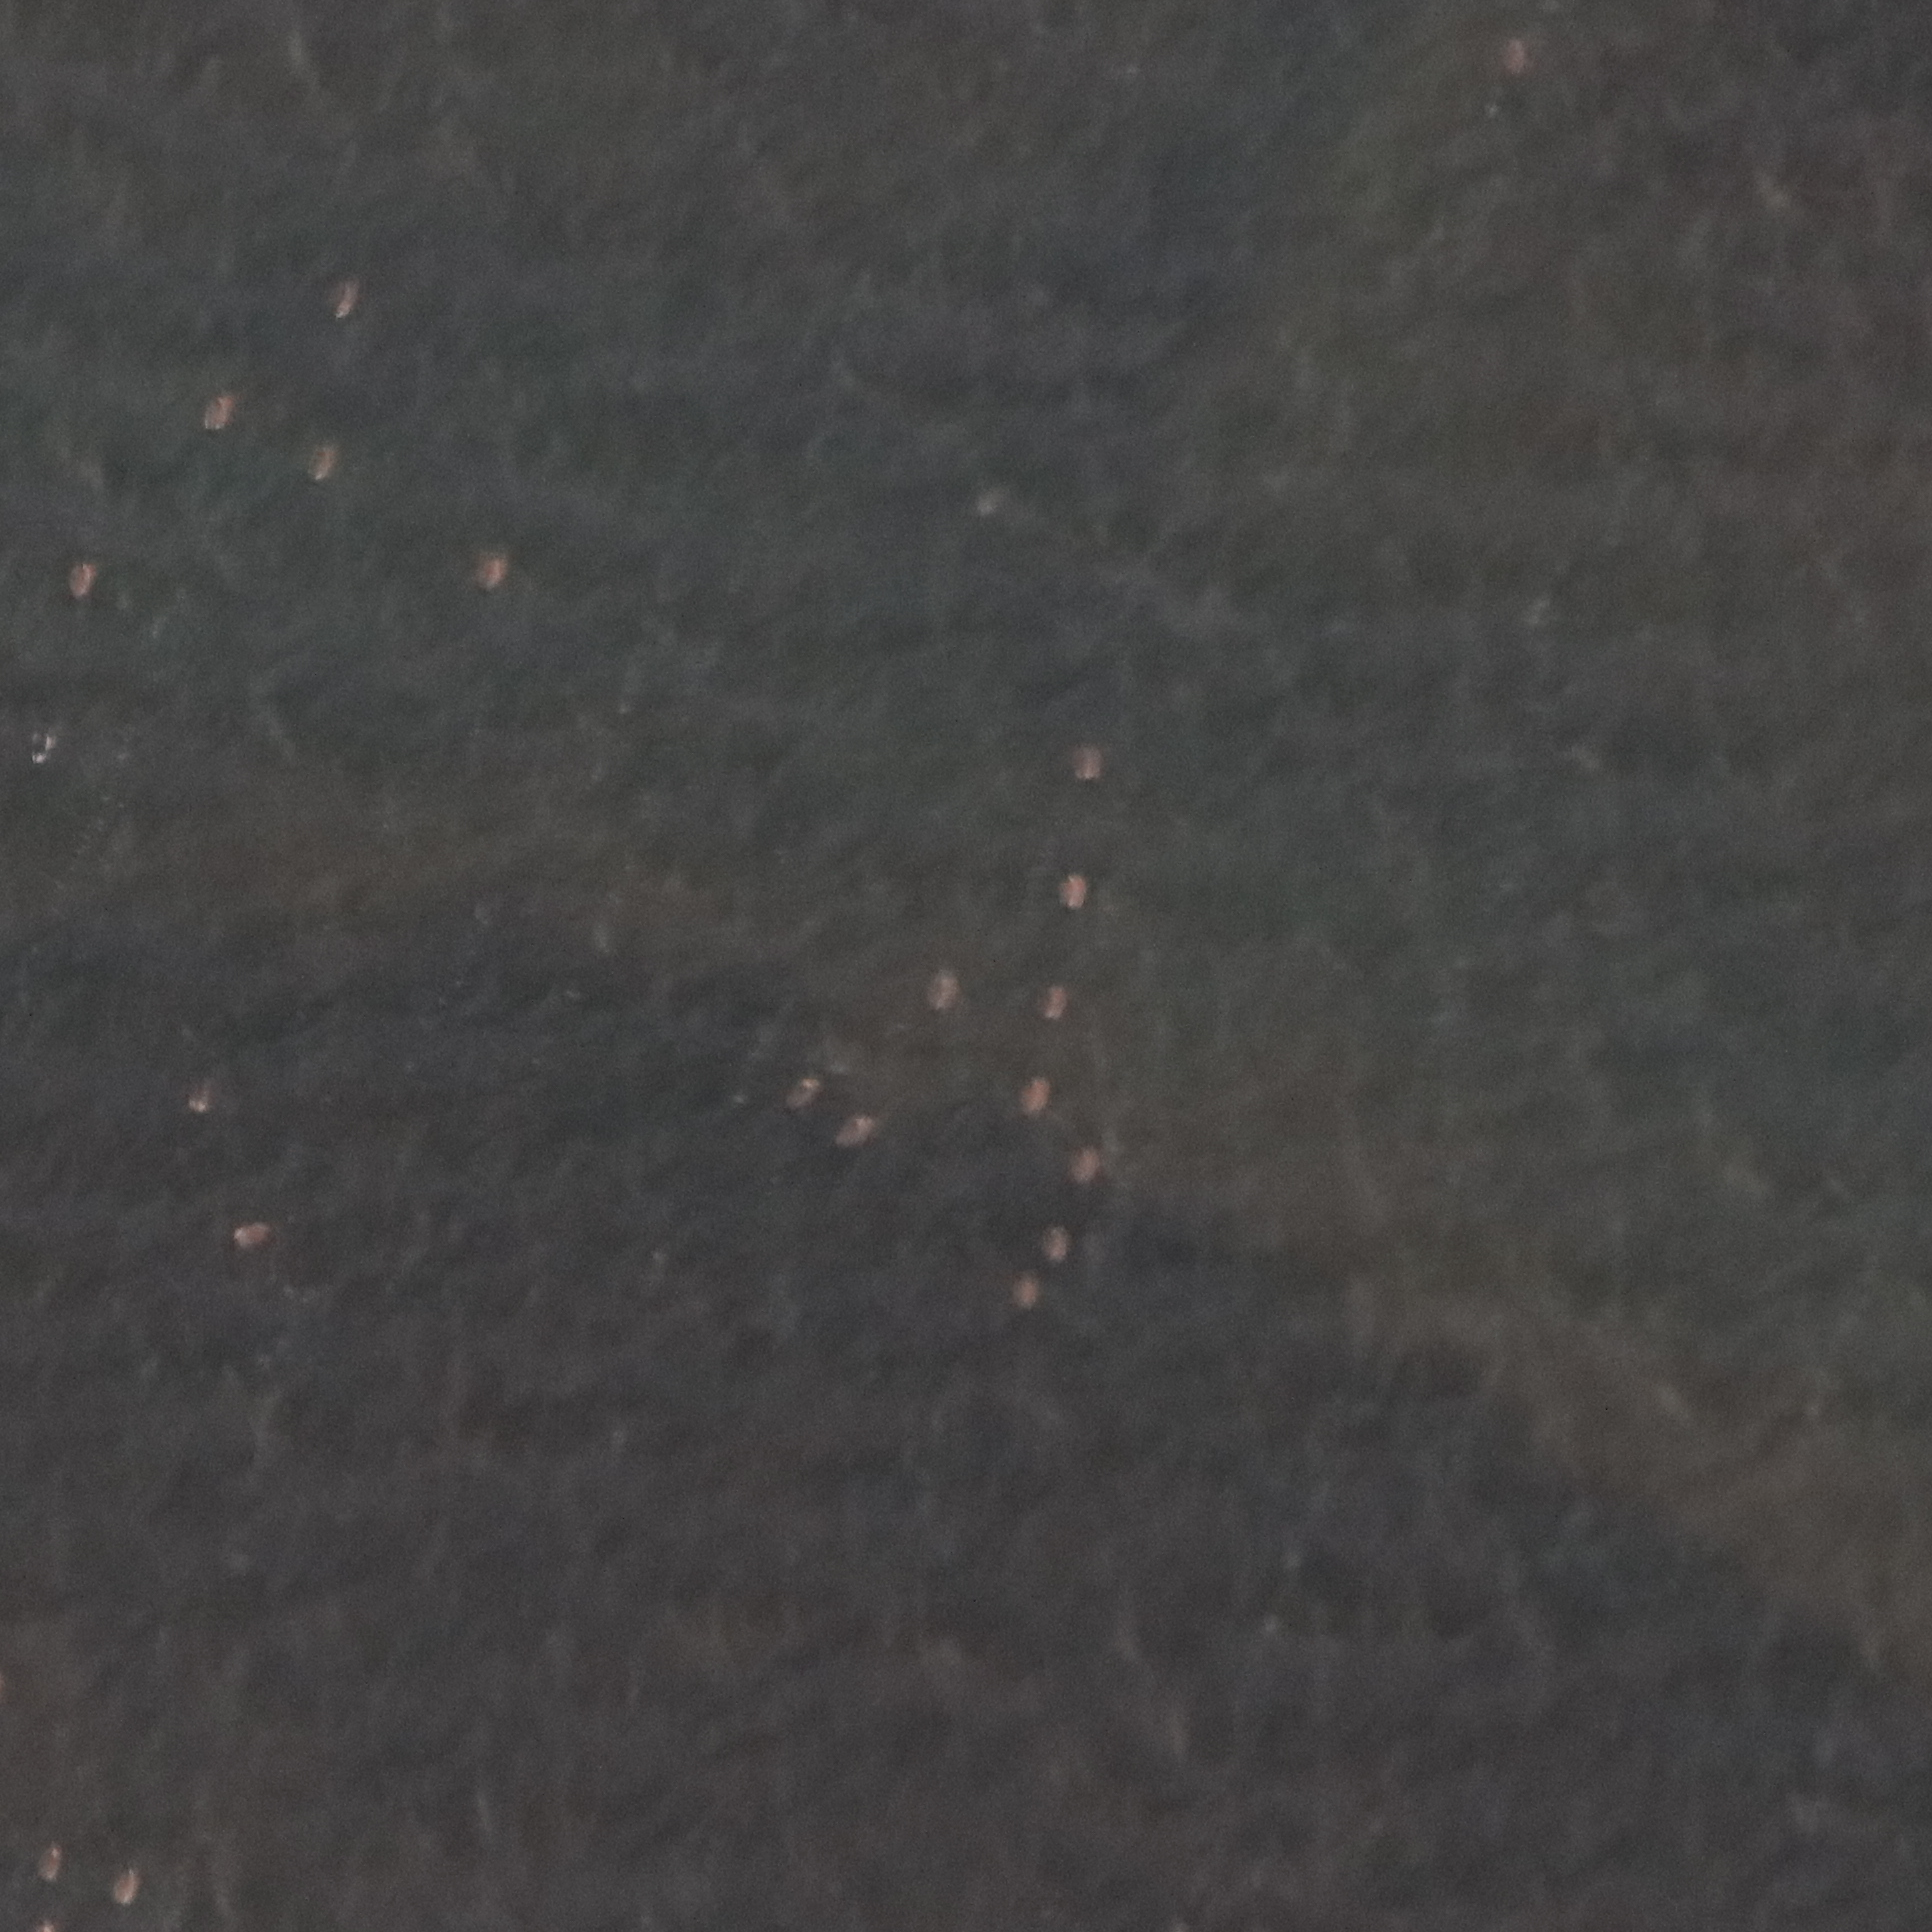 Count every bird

21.